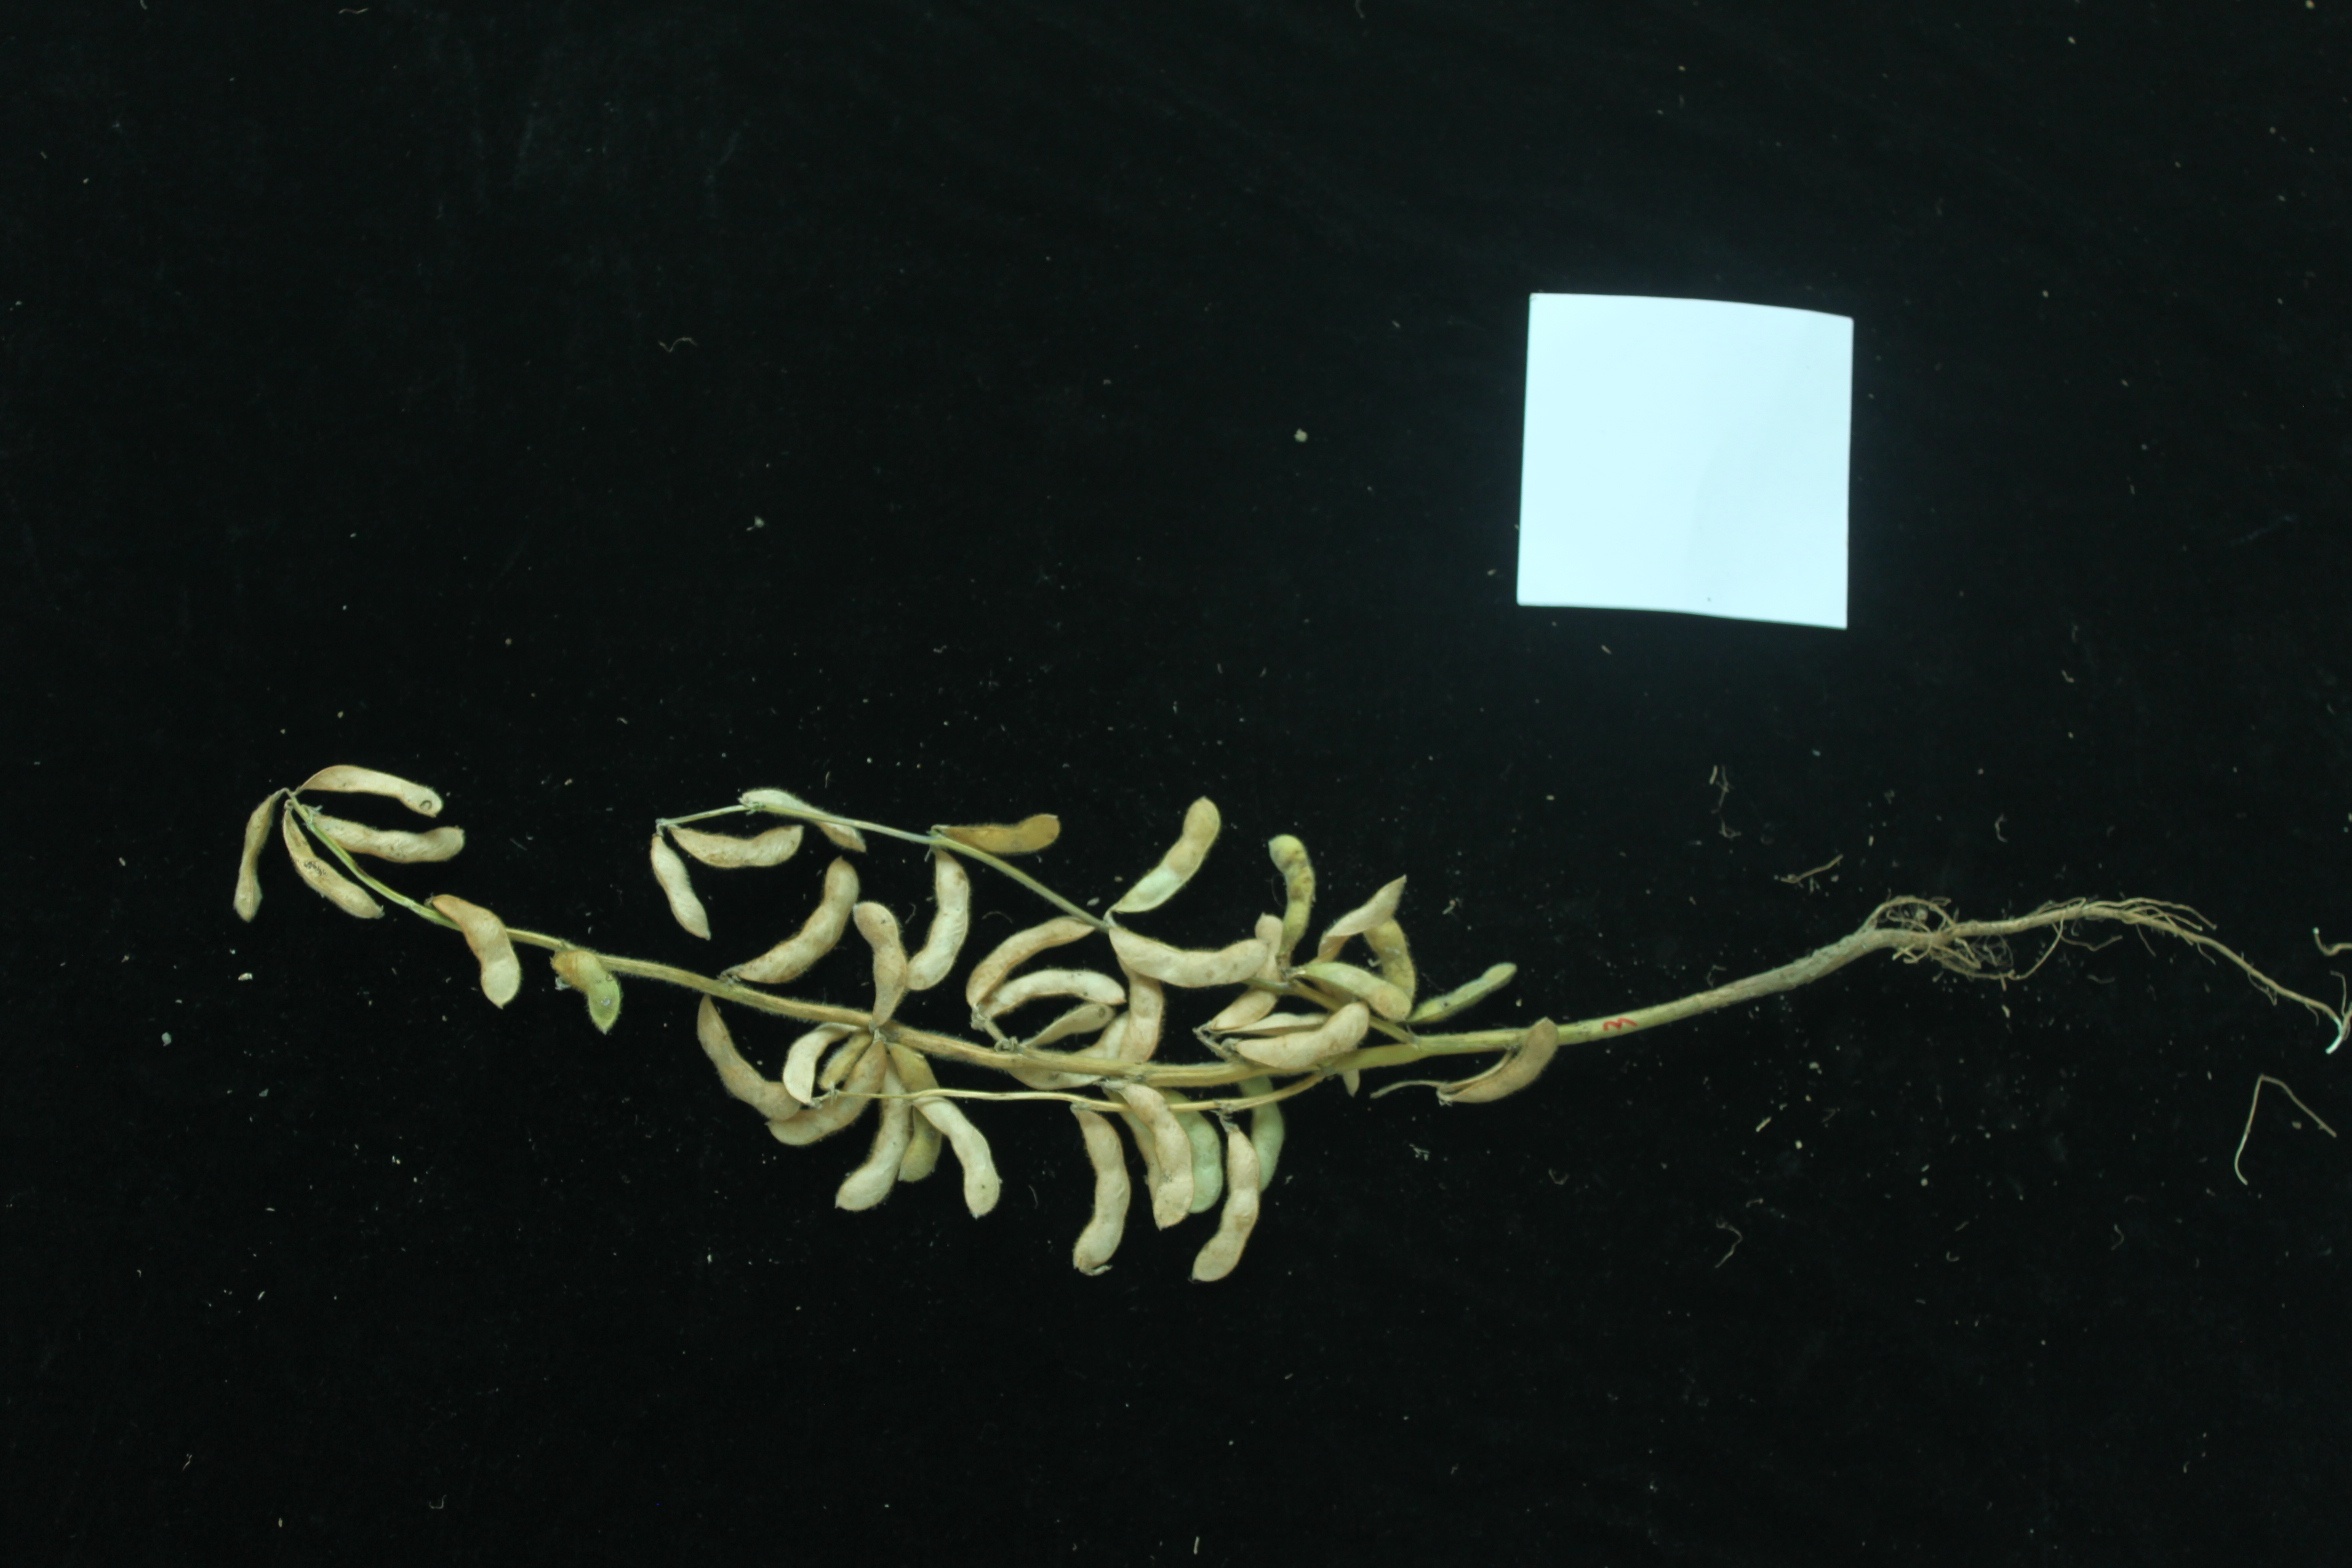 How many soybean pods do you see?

42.